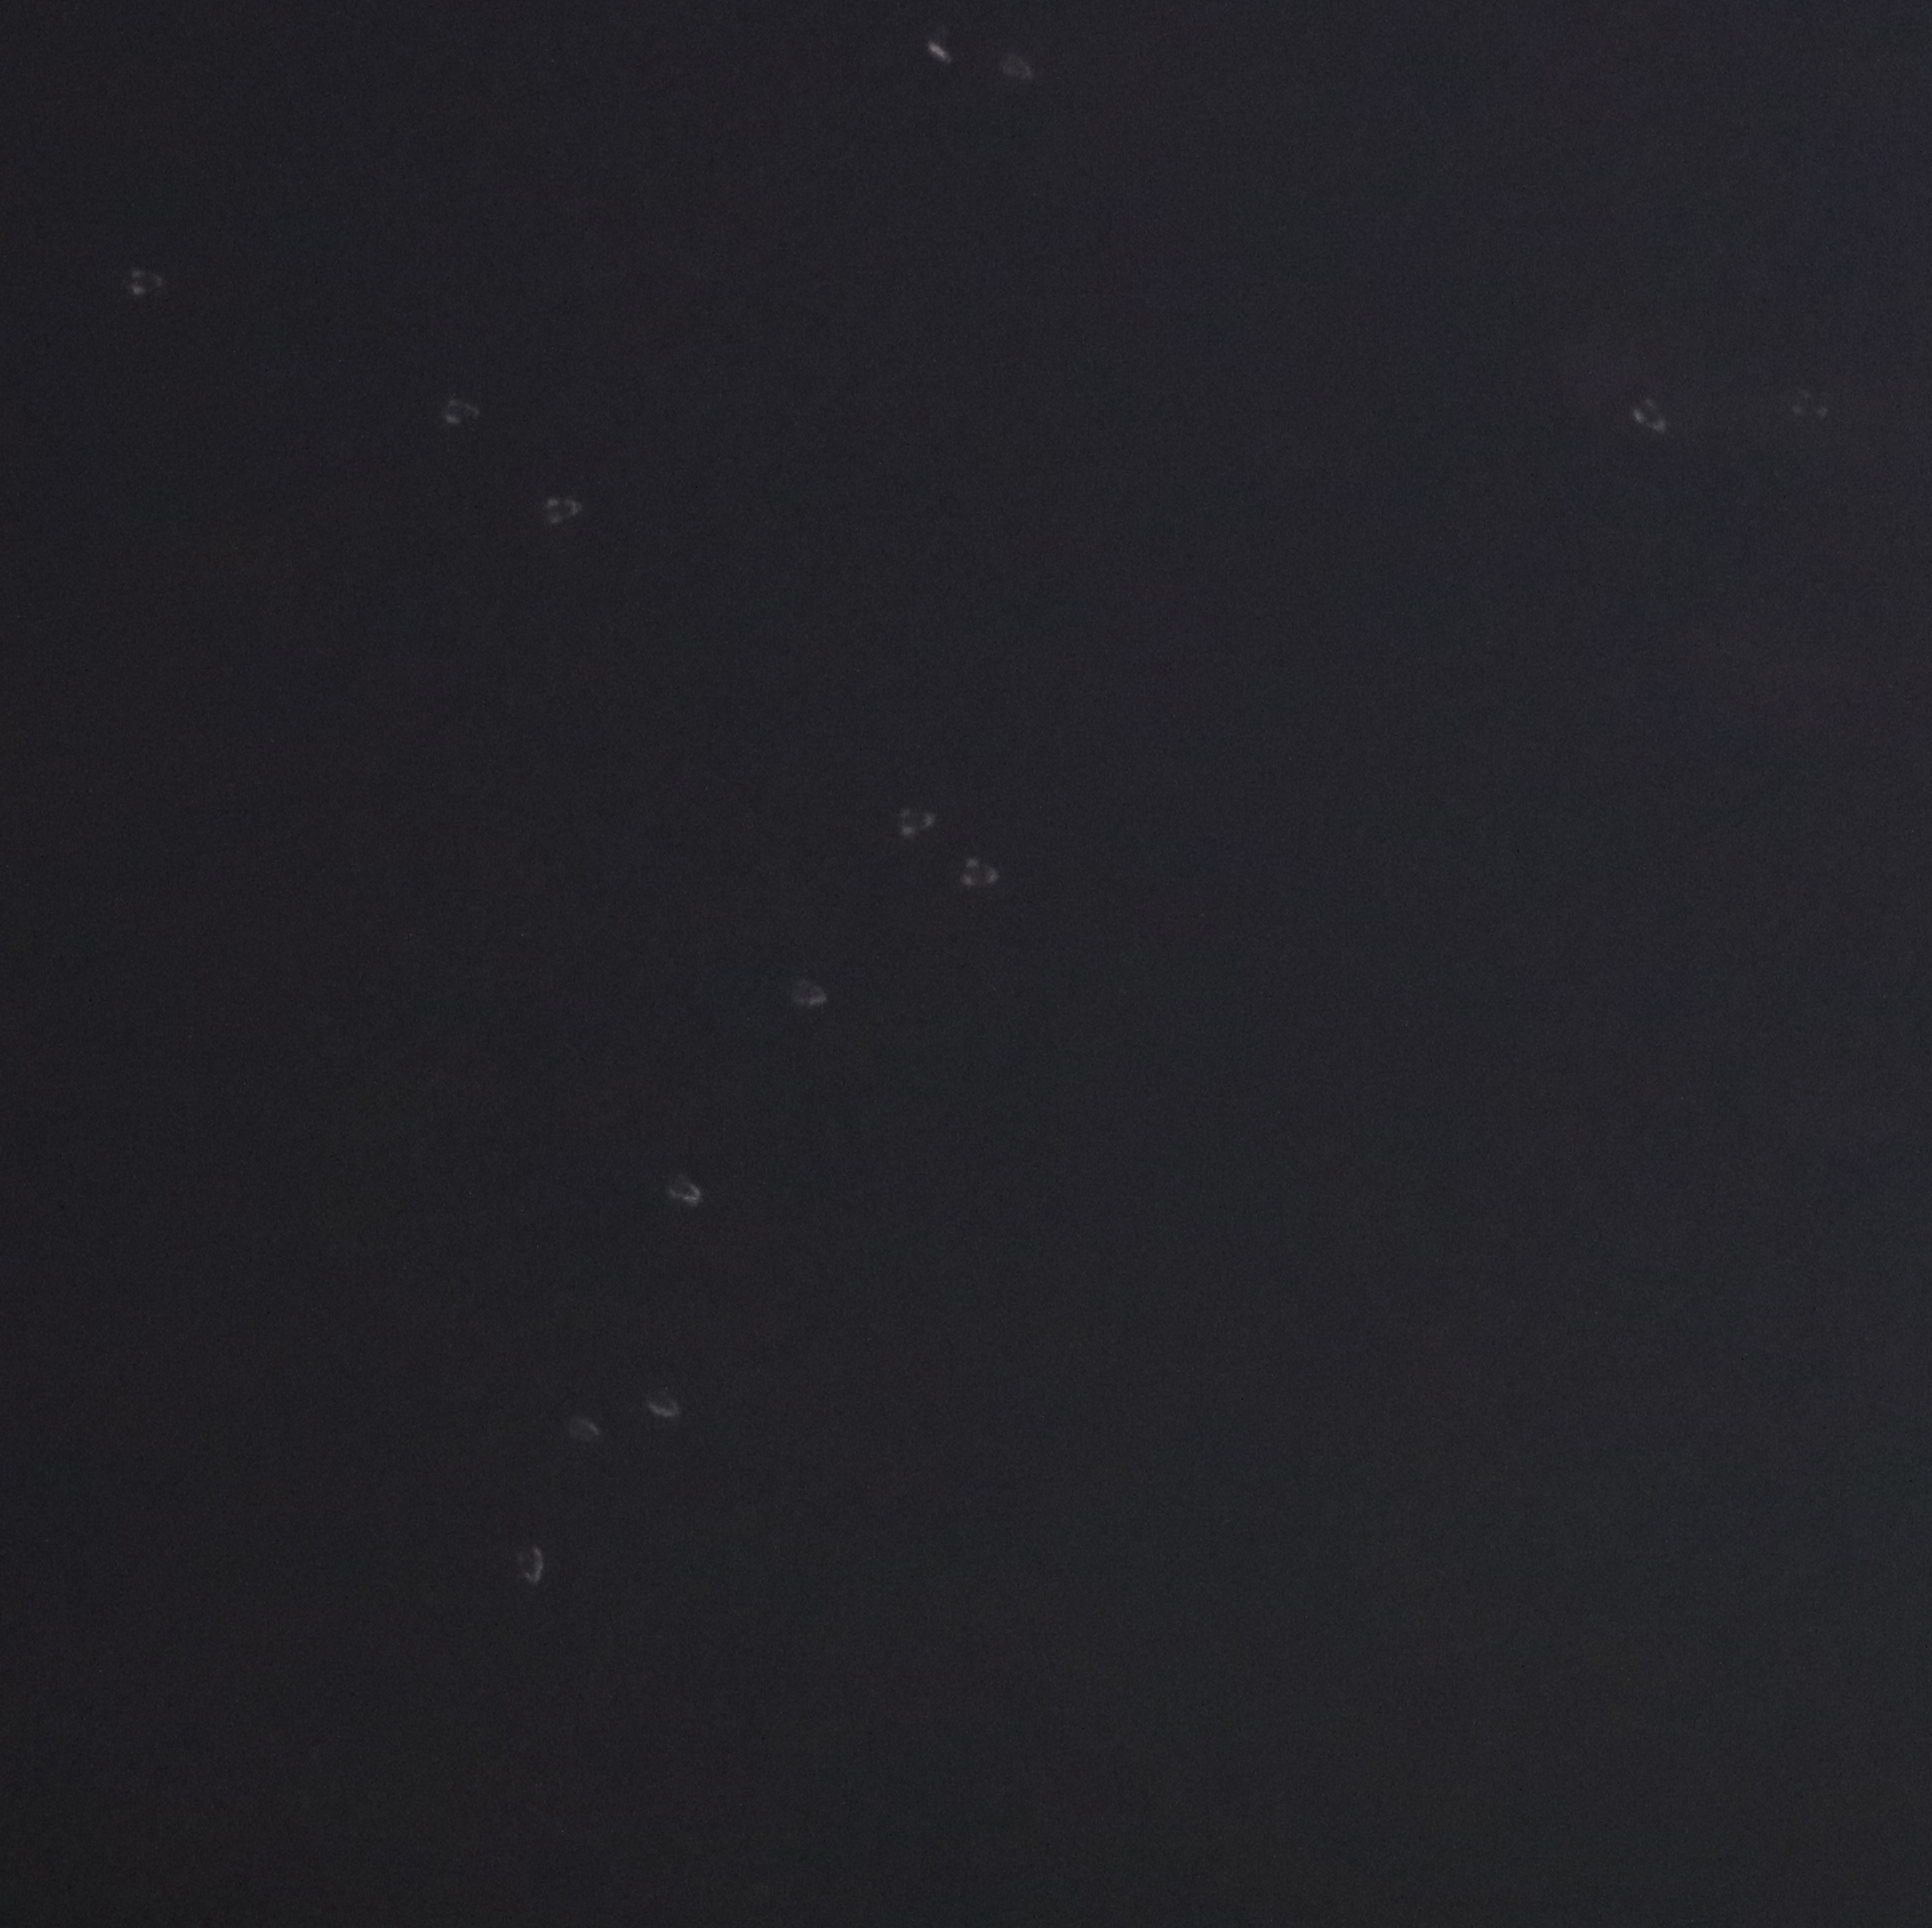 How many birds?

14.